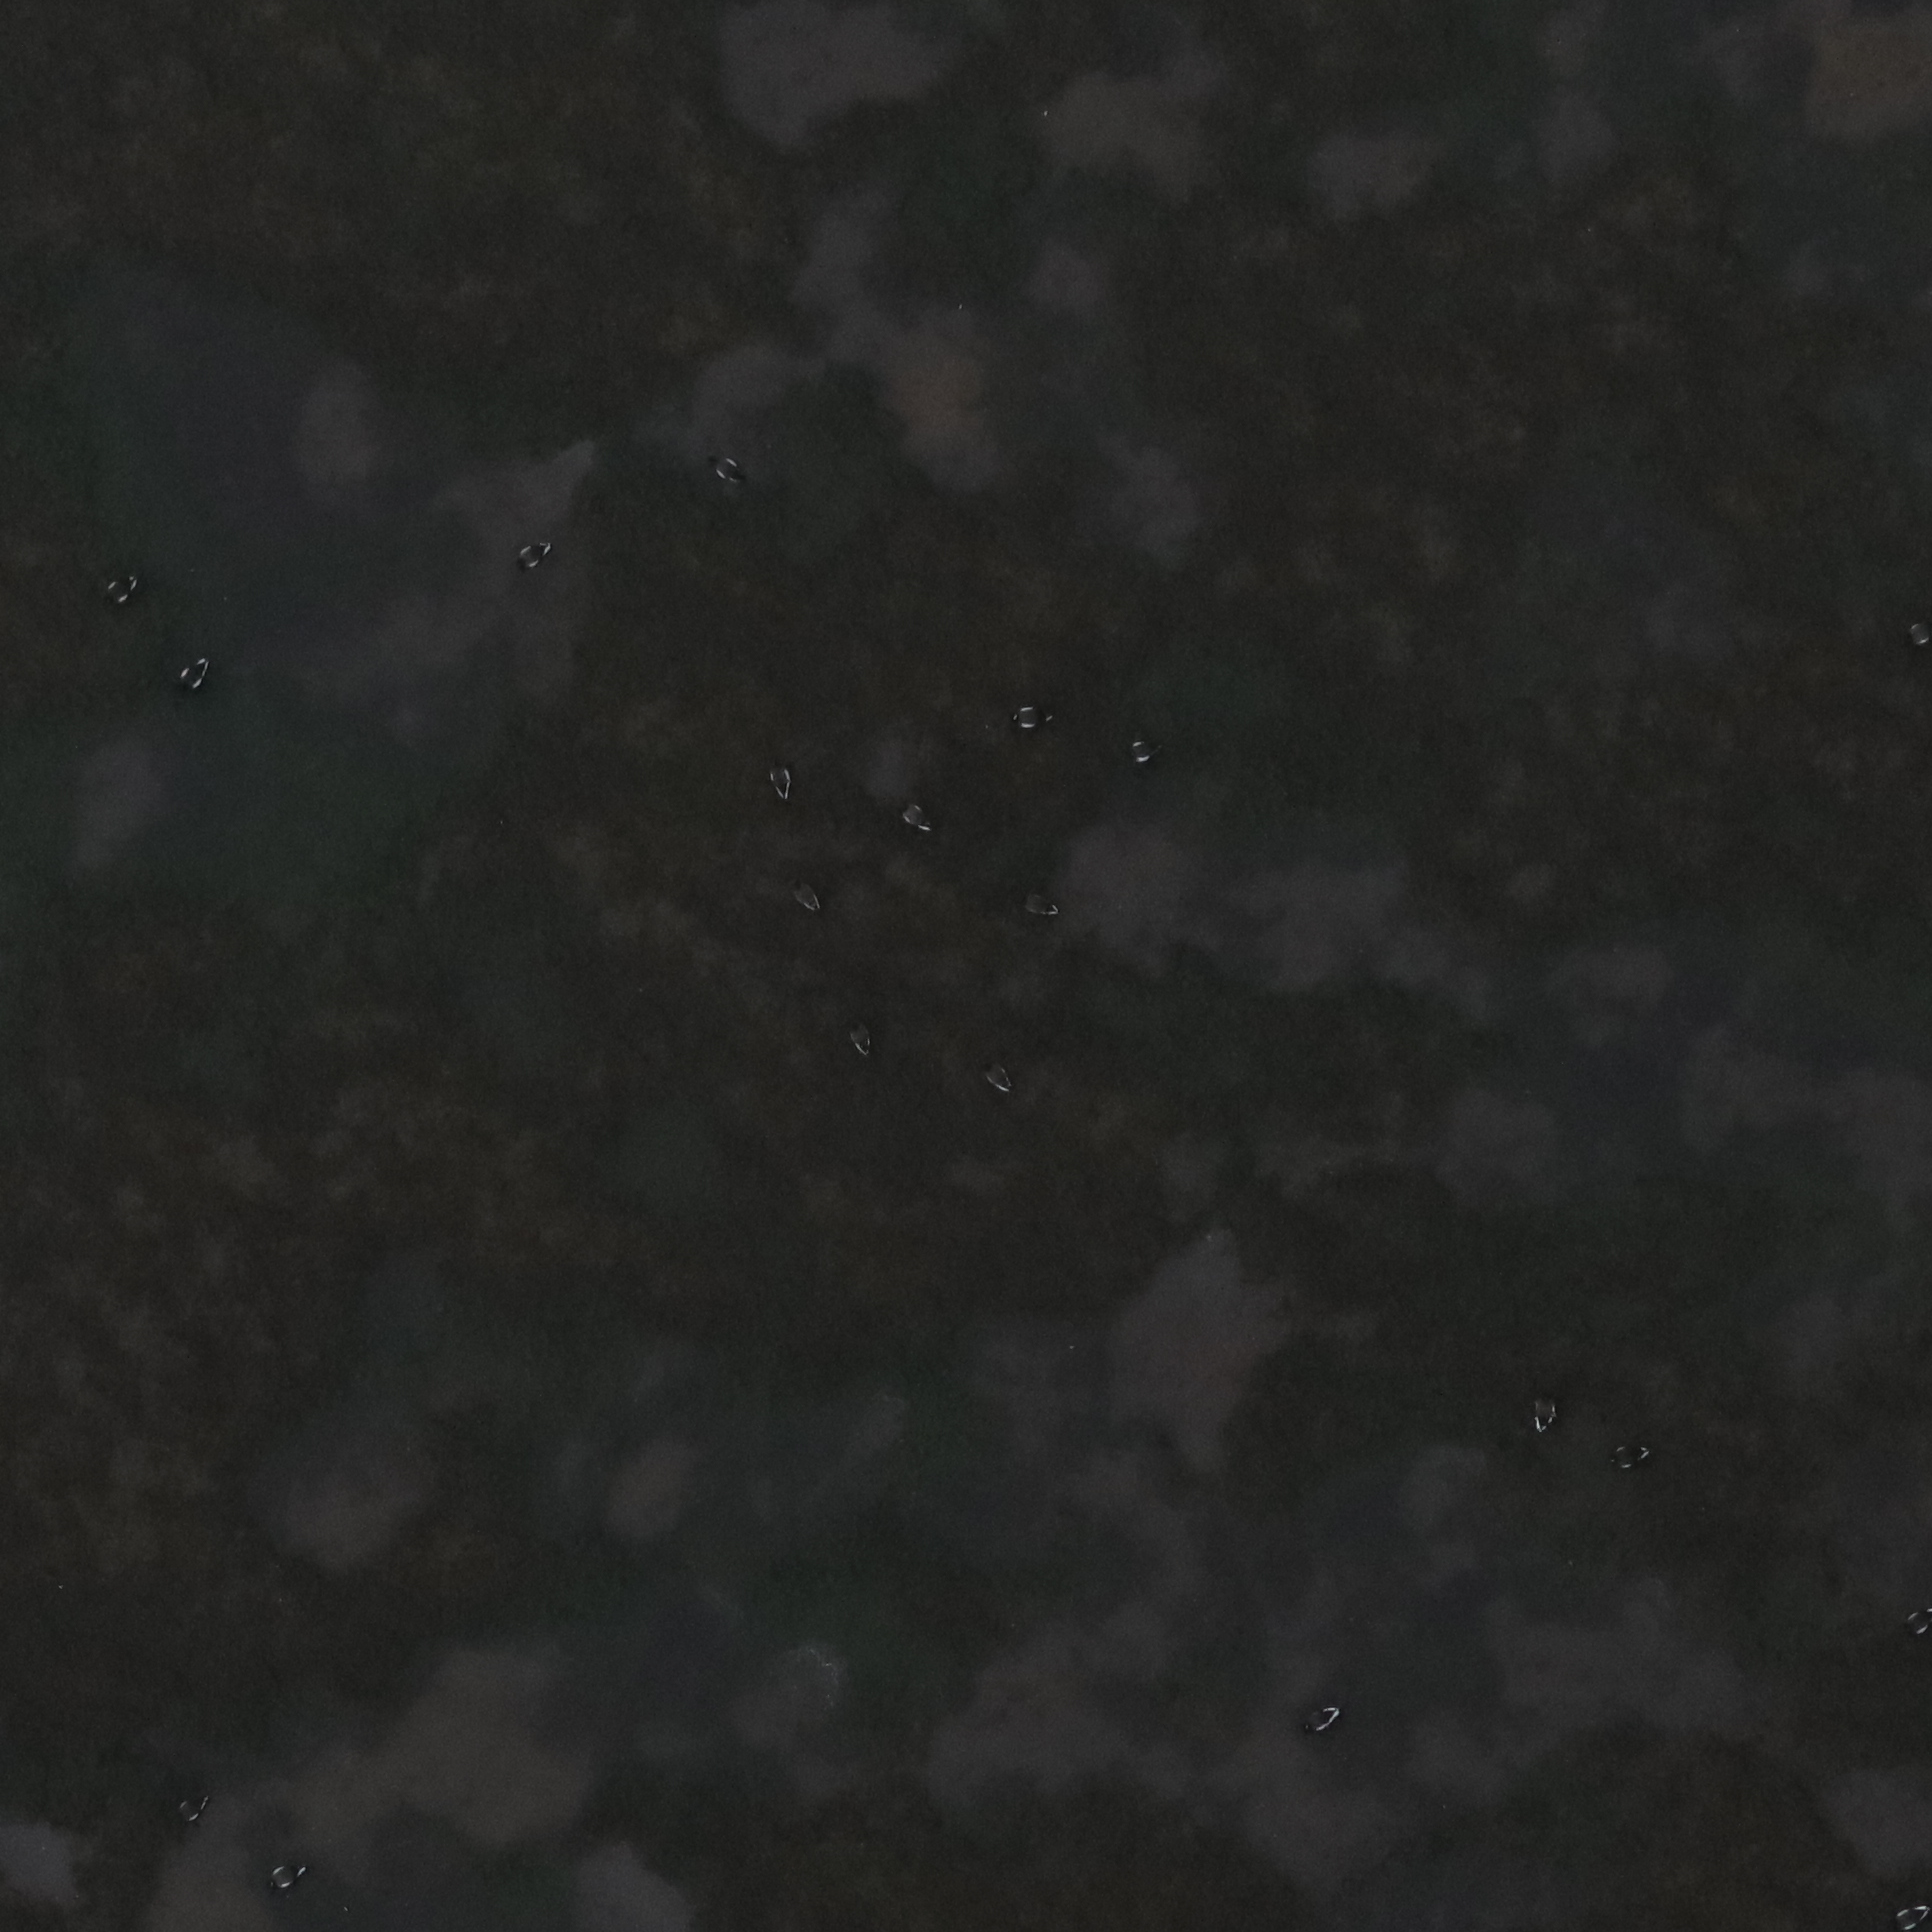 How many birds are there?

20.